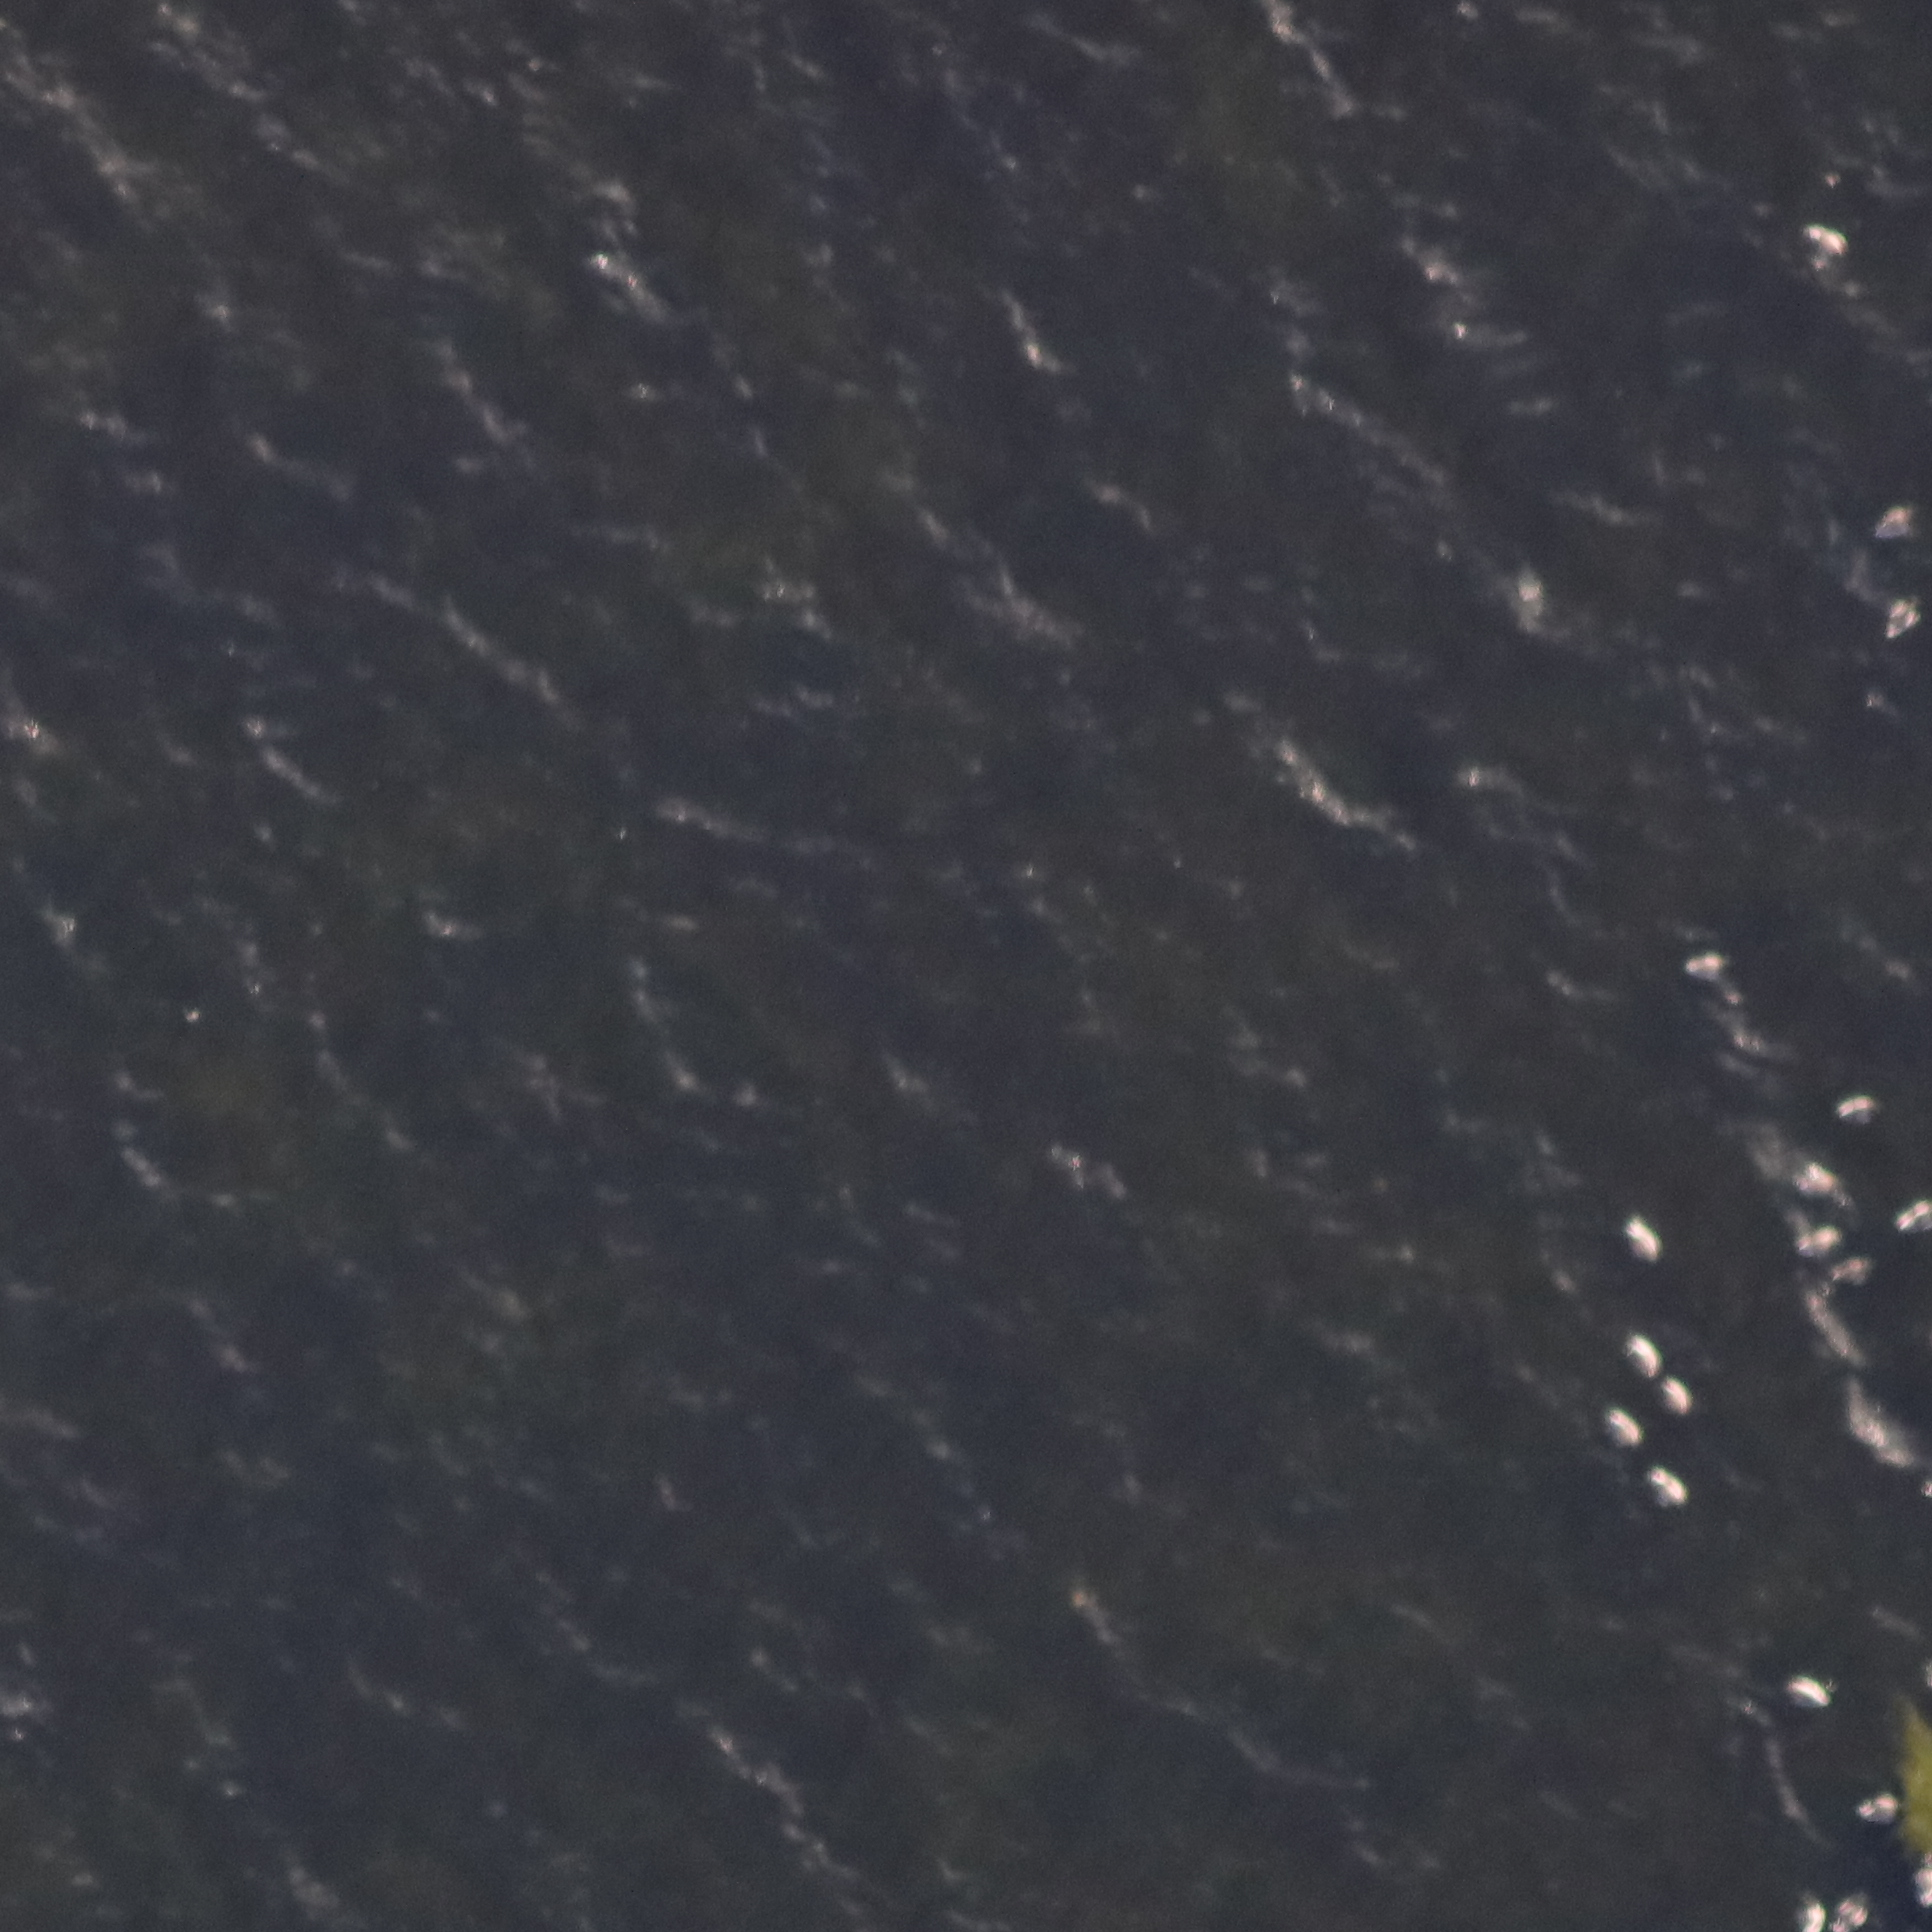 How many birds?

17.